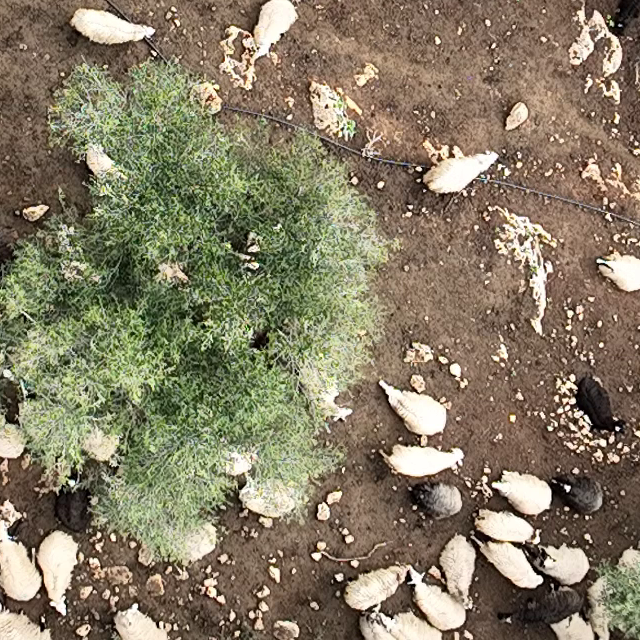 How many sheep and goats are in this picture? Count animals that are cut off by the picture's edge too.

35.